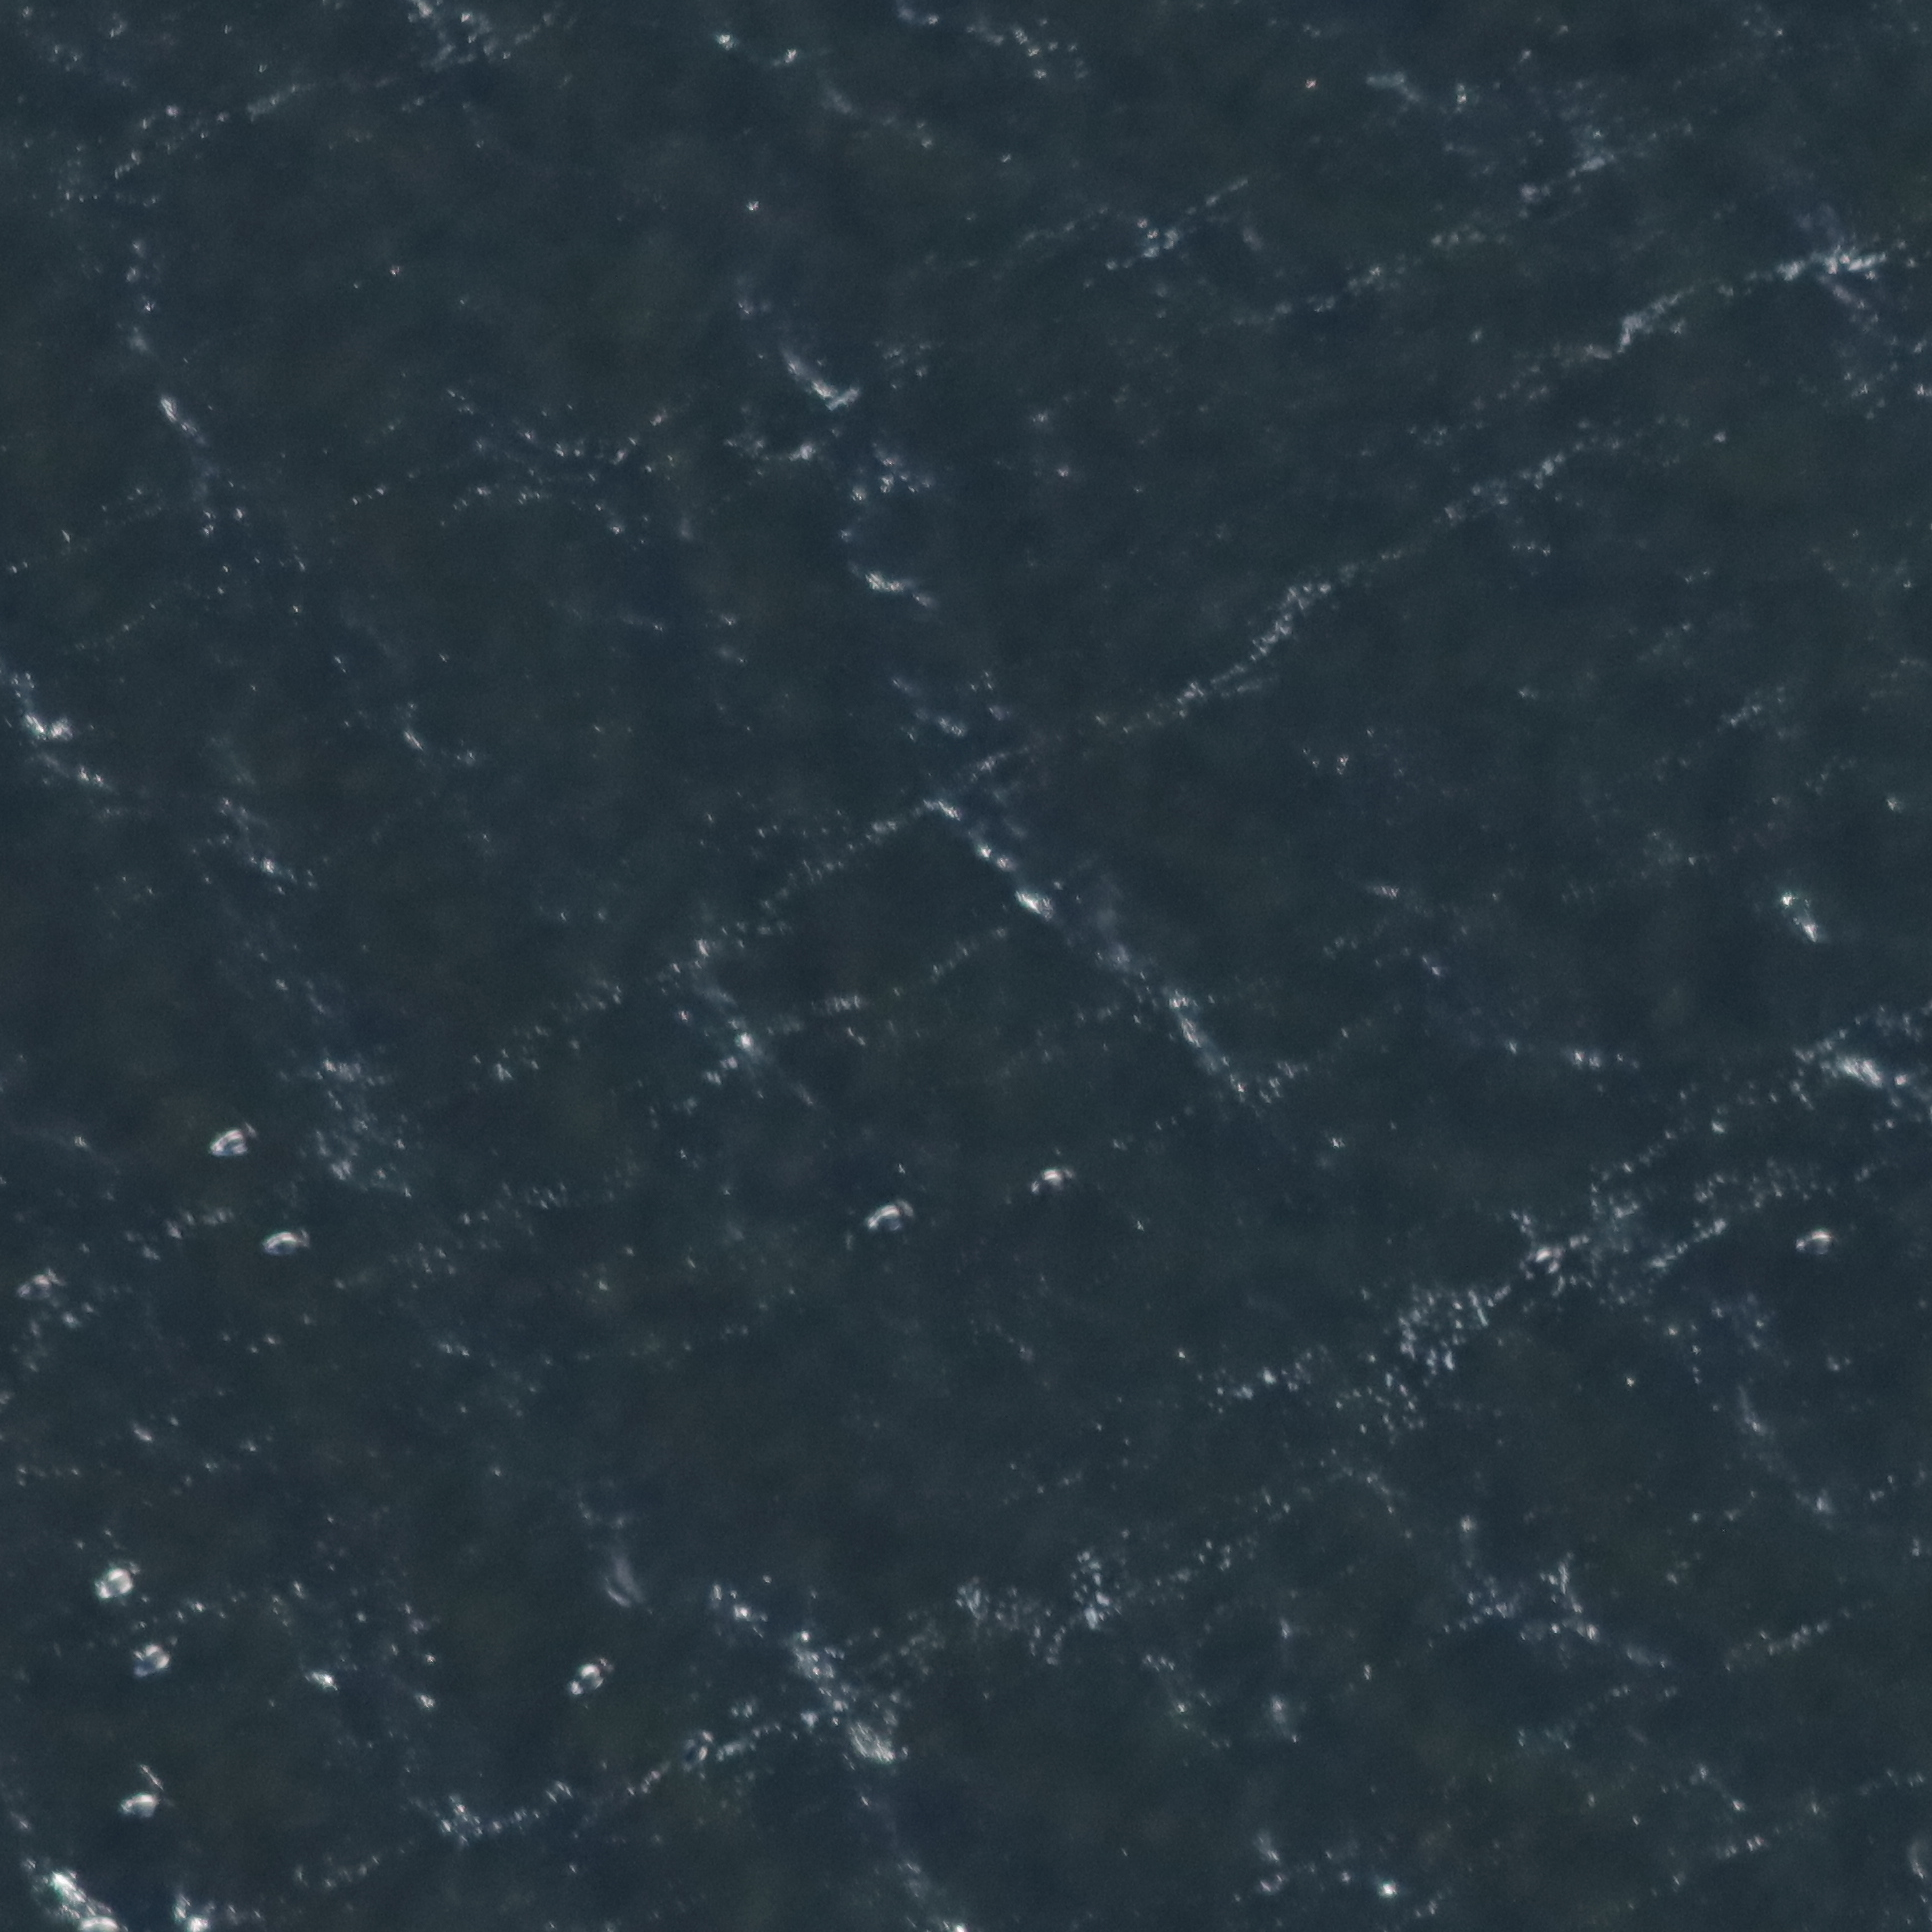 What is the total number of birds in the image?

11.